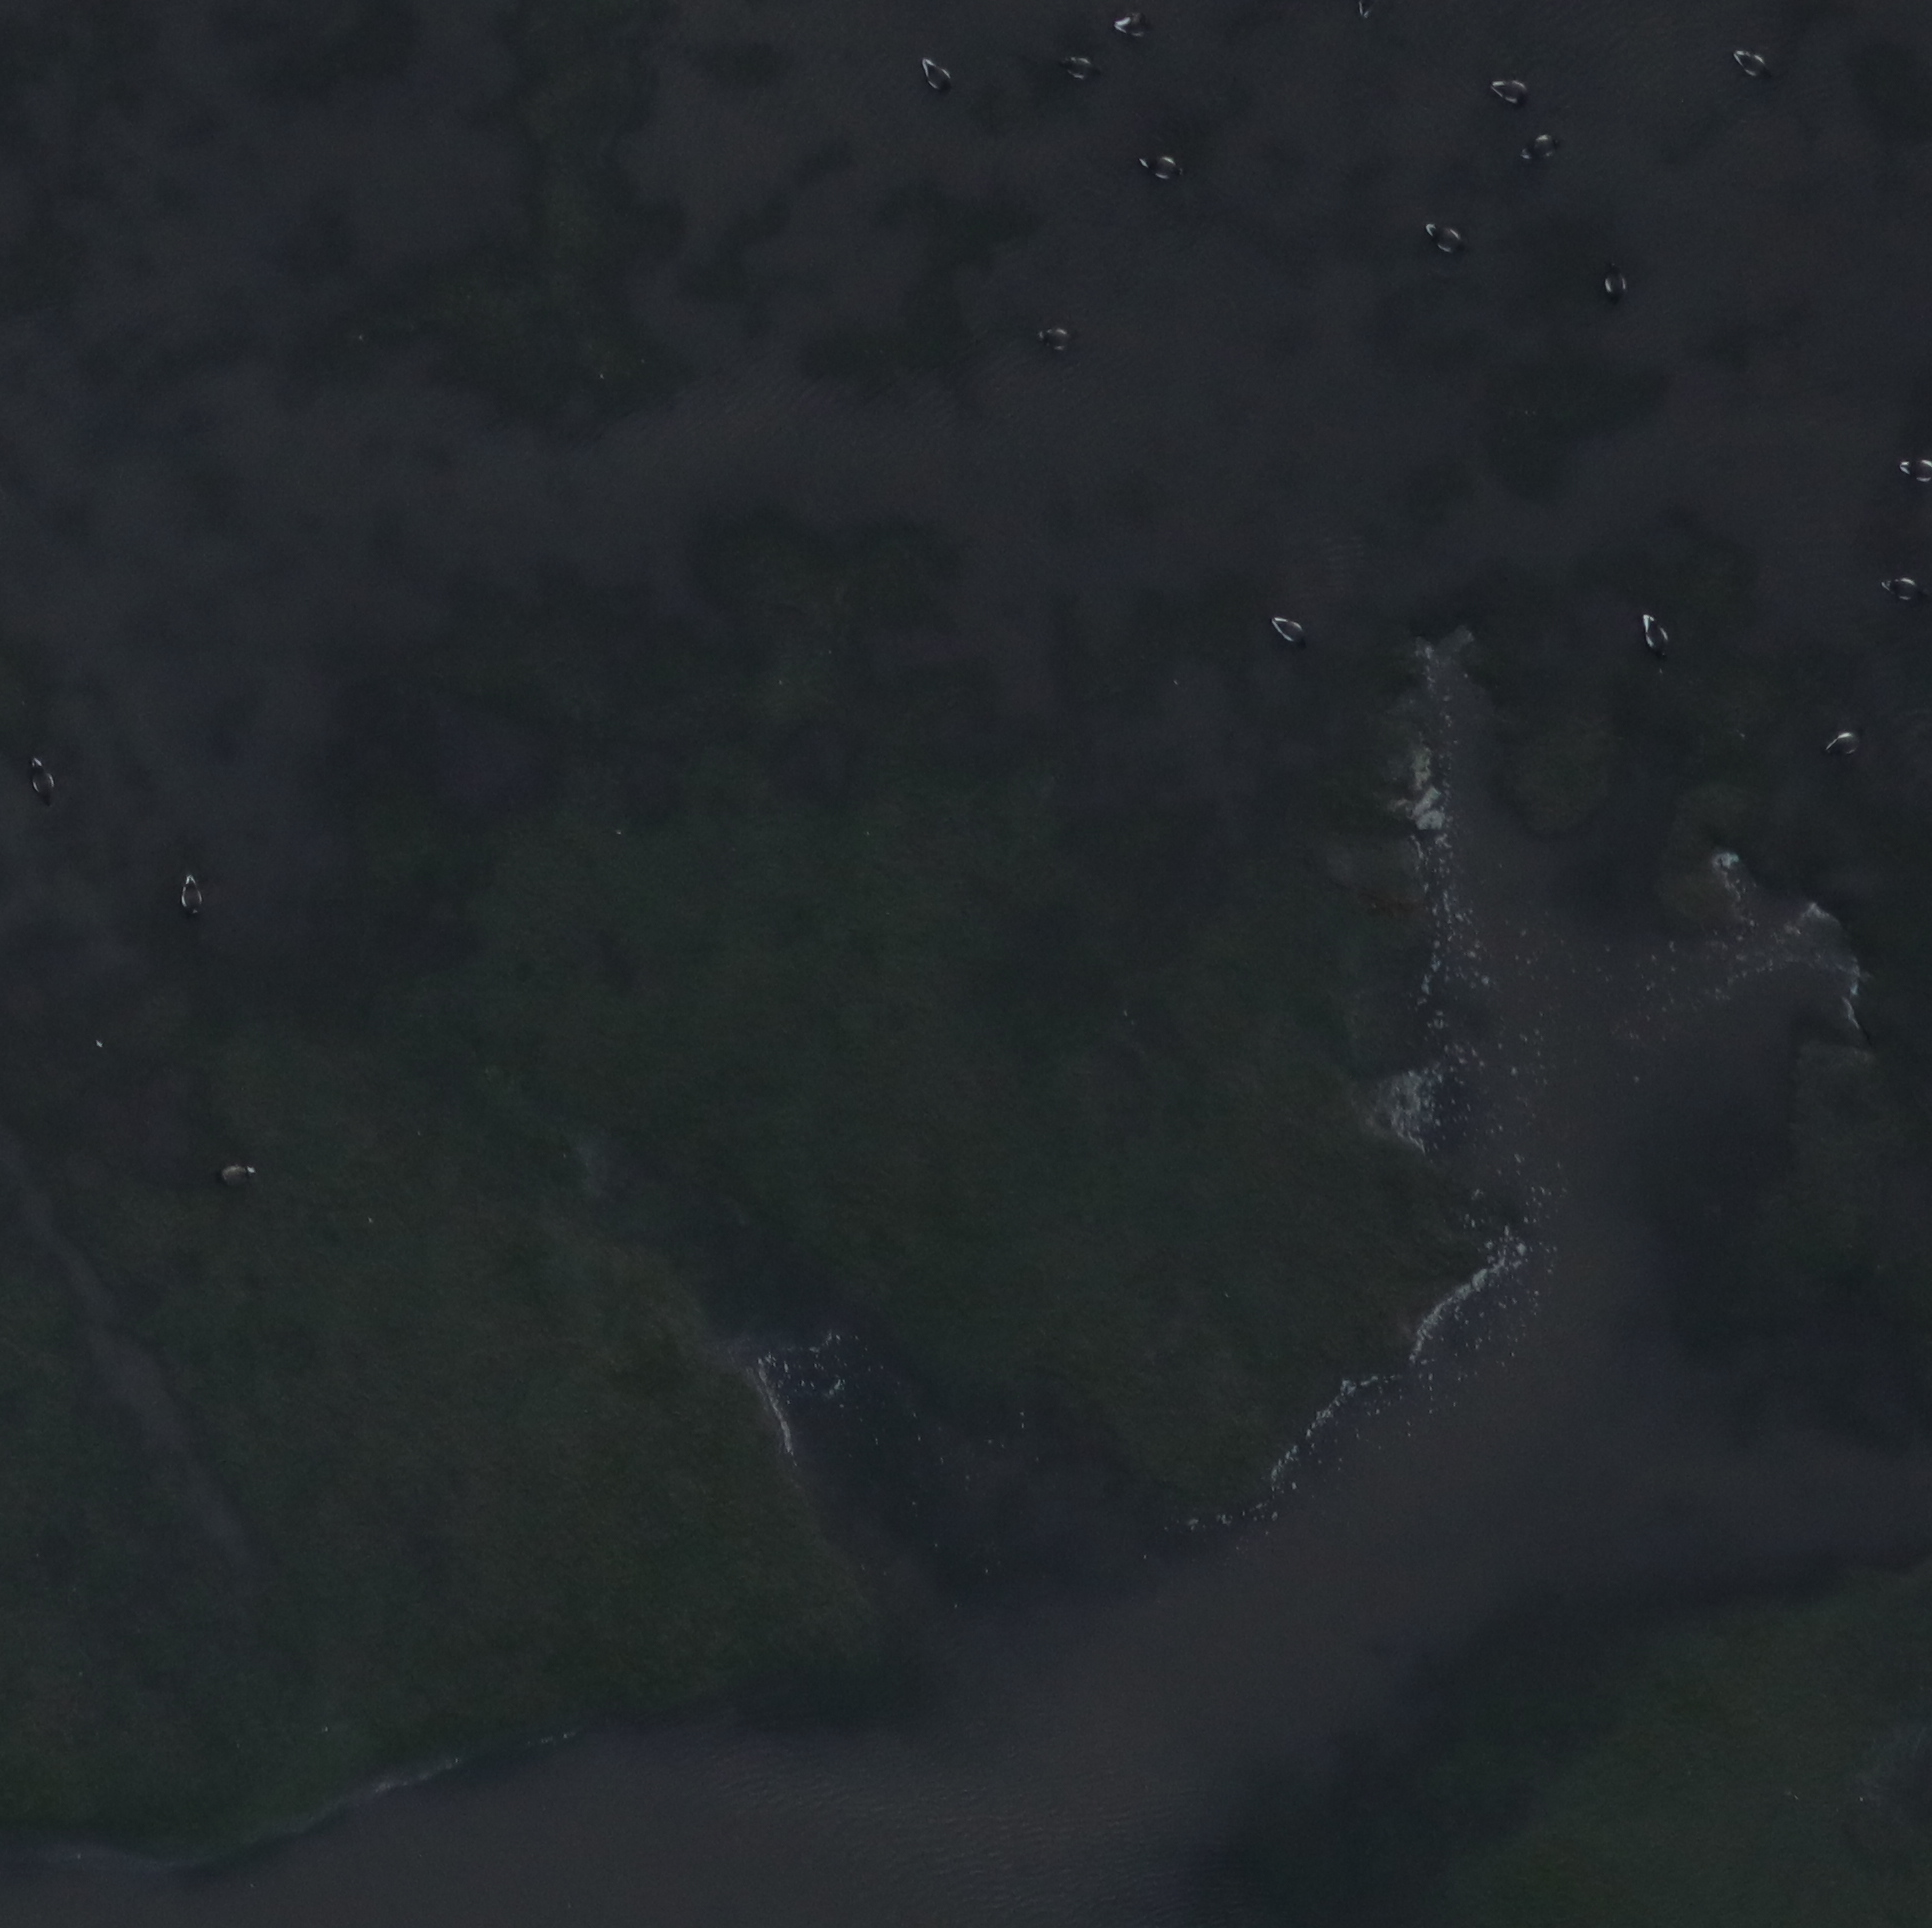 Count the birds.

18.